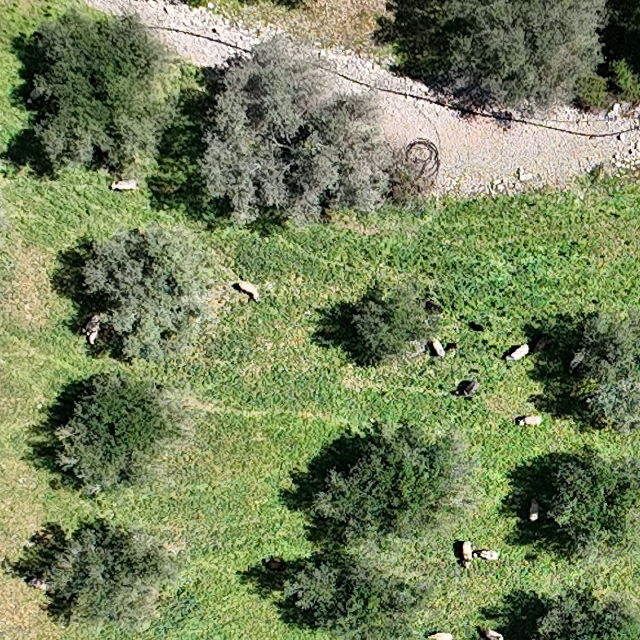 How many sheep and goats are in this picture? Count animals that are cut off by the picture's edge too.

15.